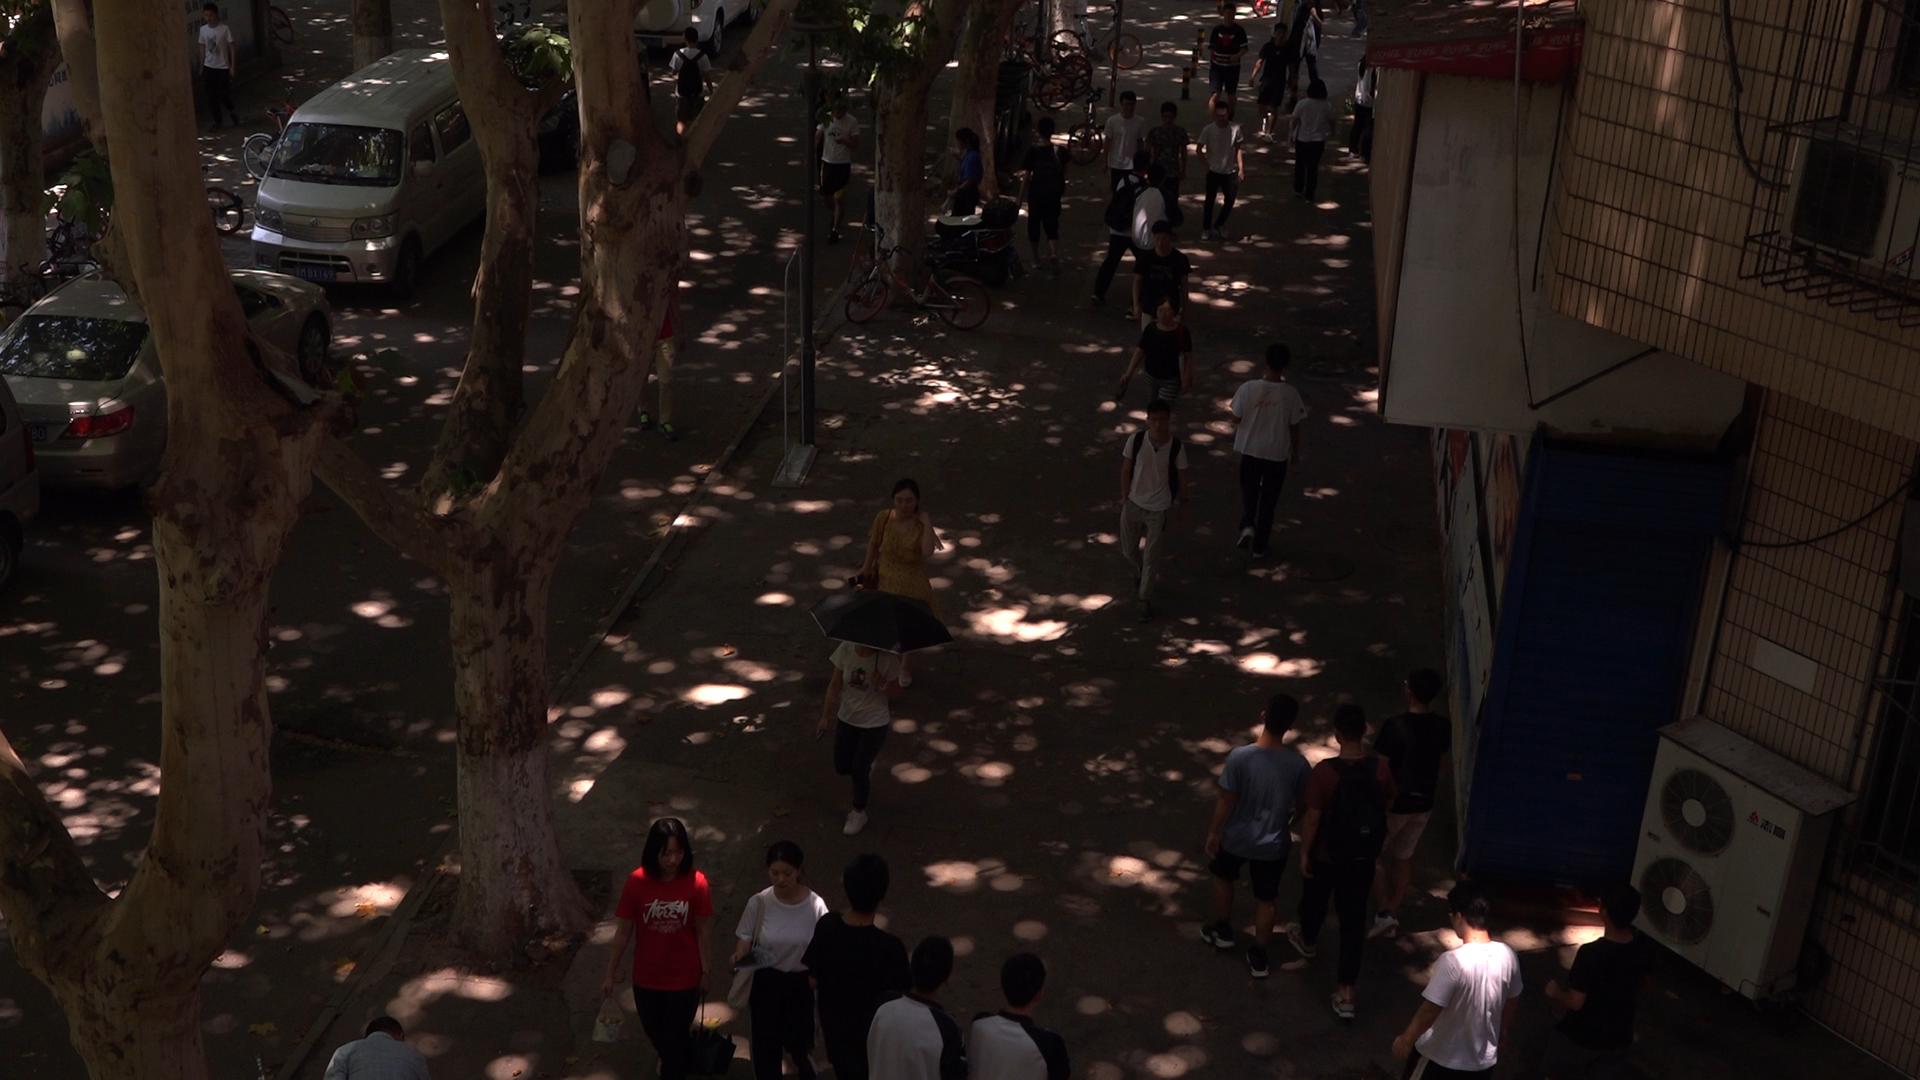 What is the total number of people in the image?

28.